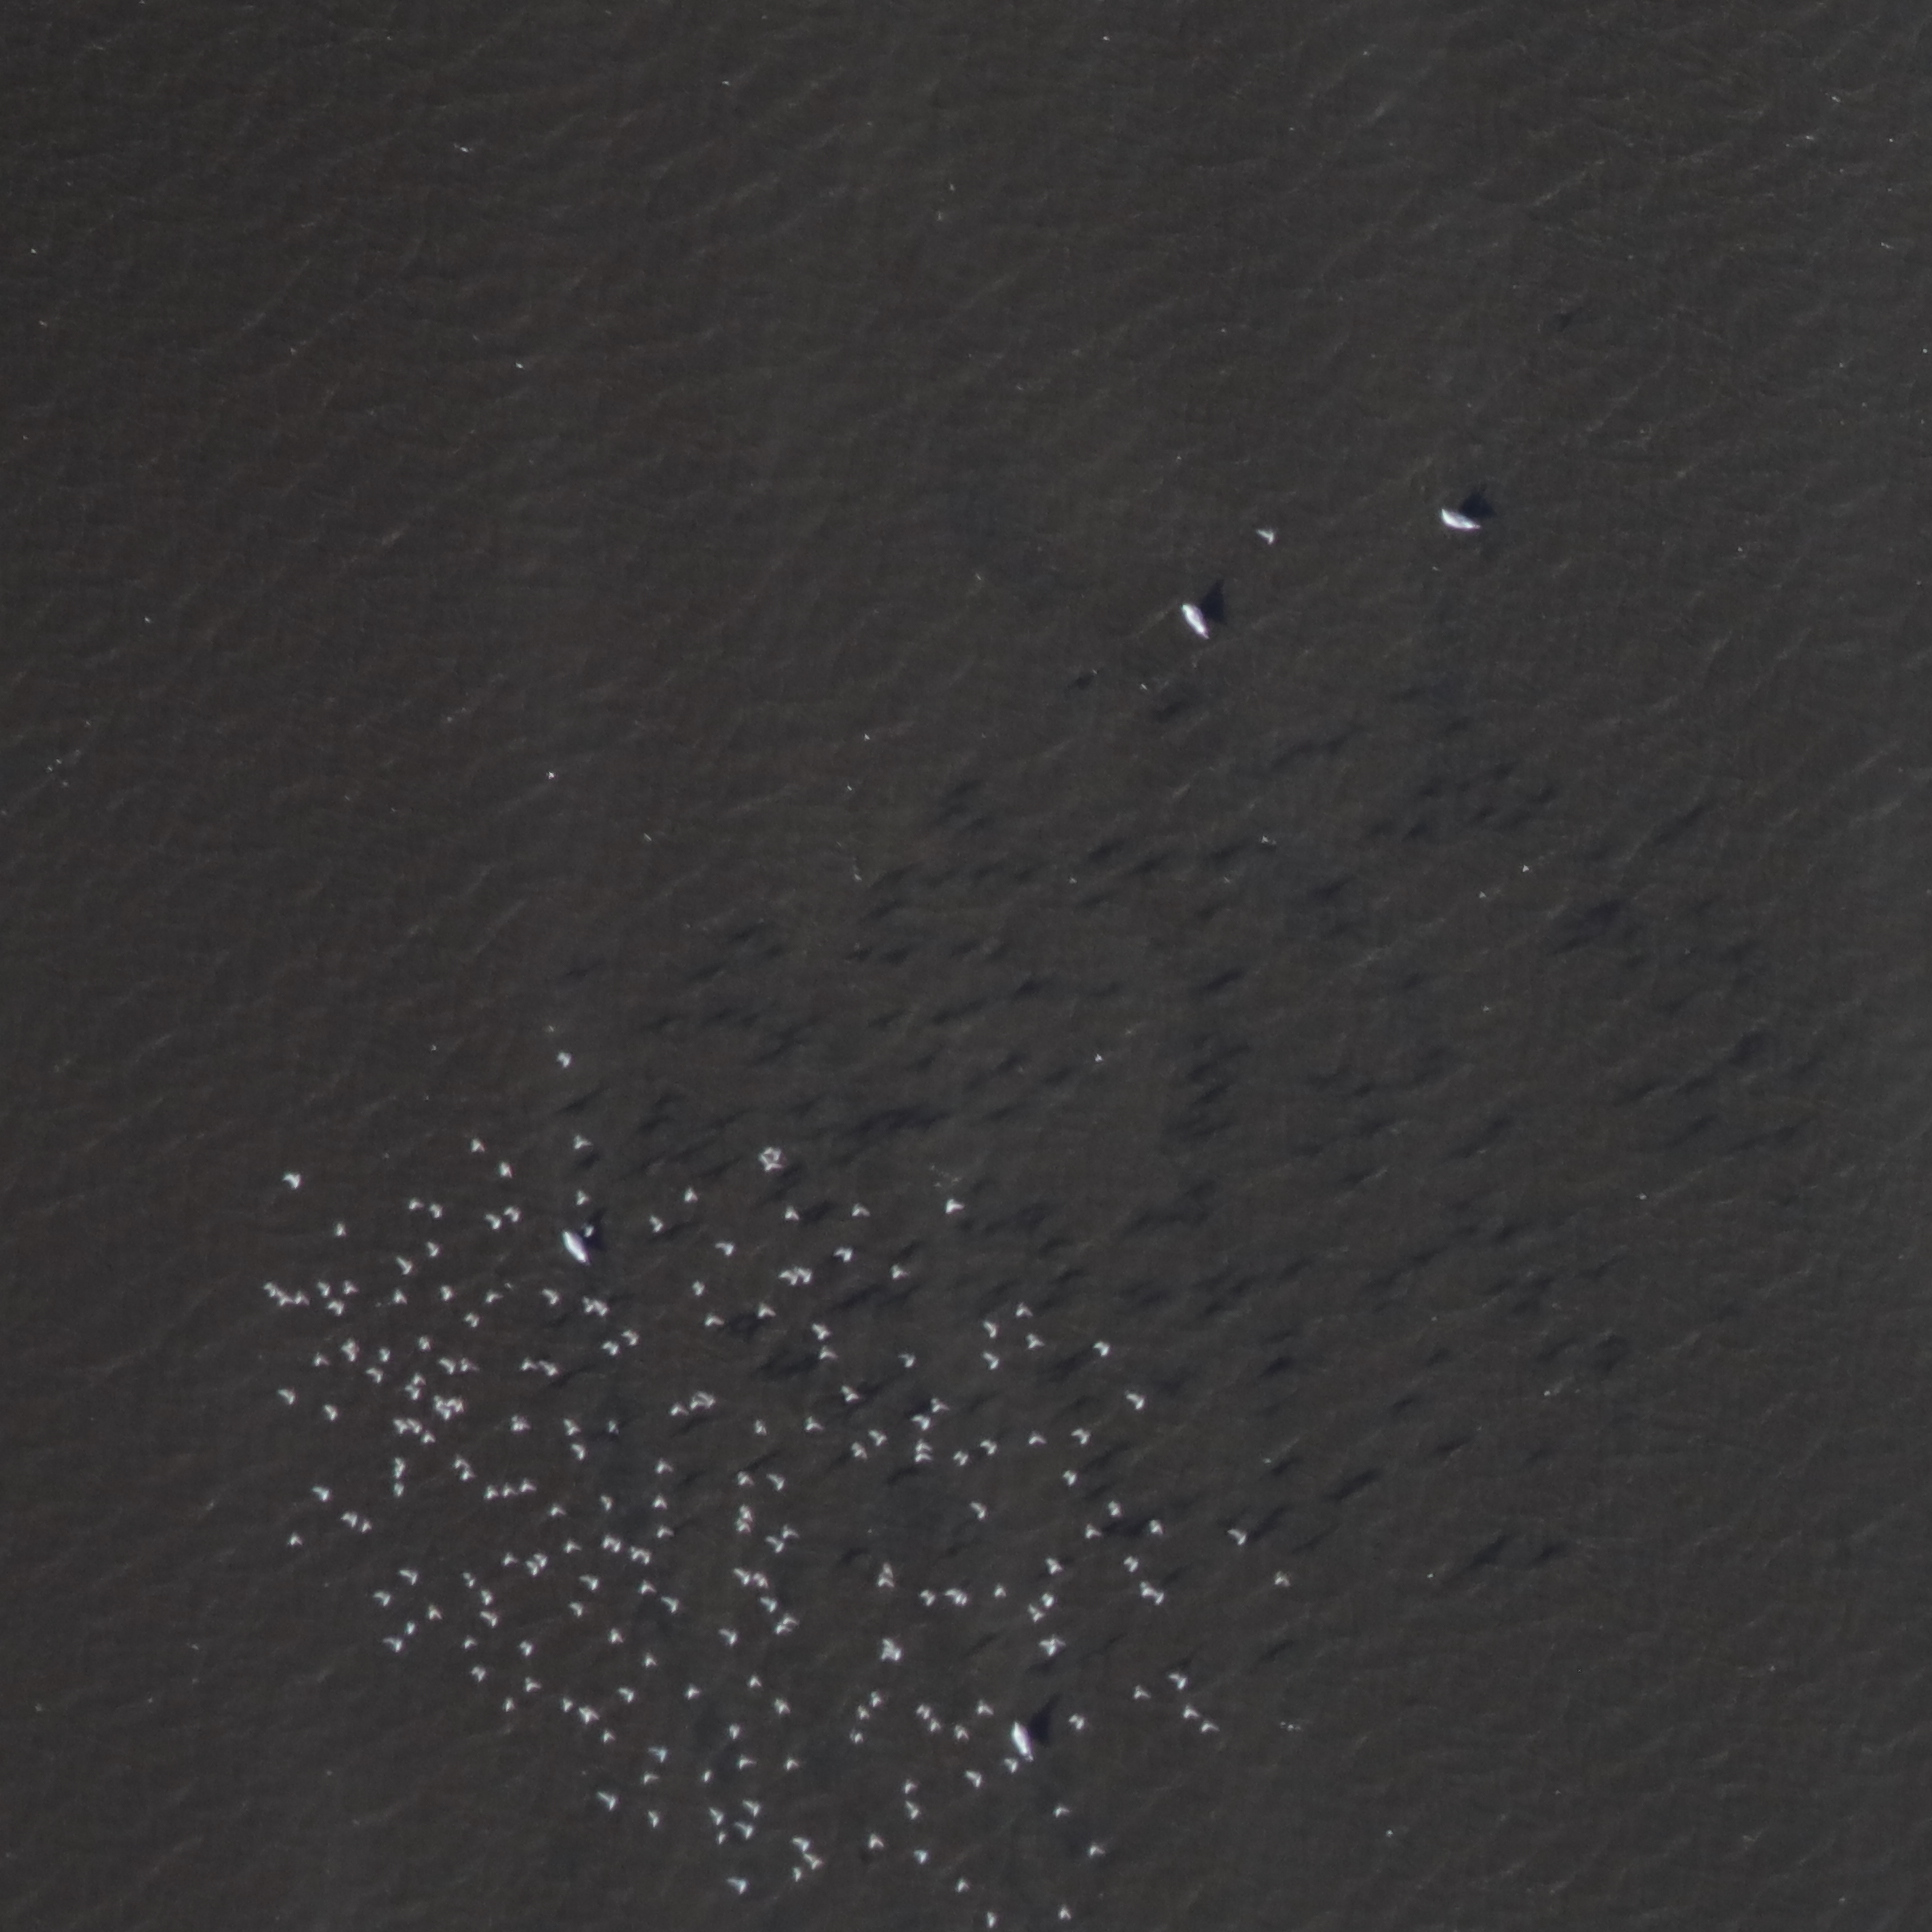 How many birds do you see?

214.